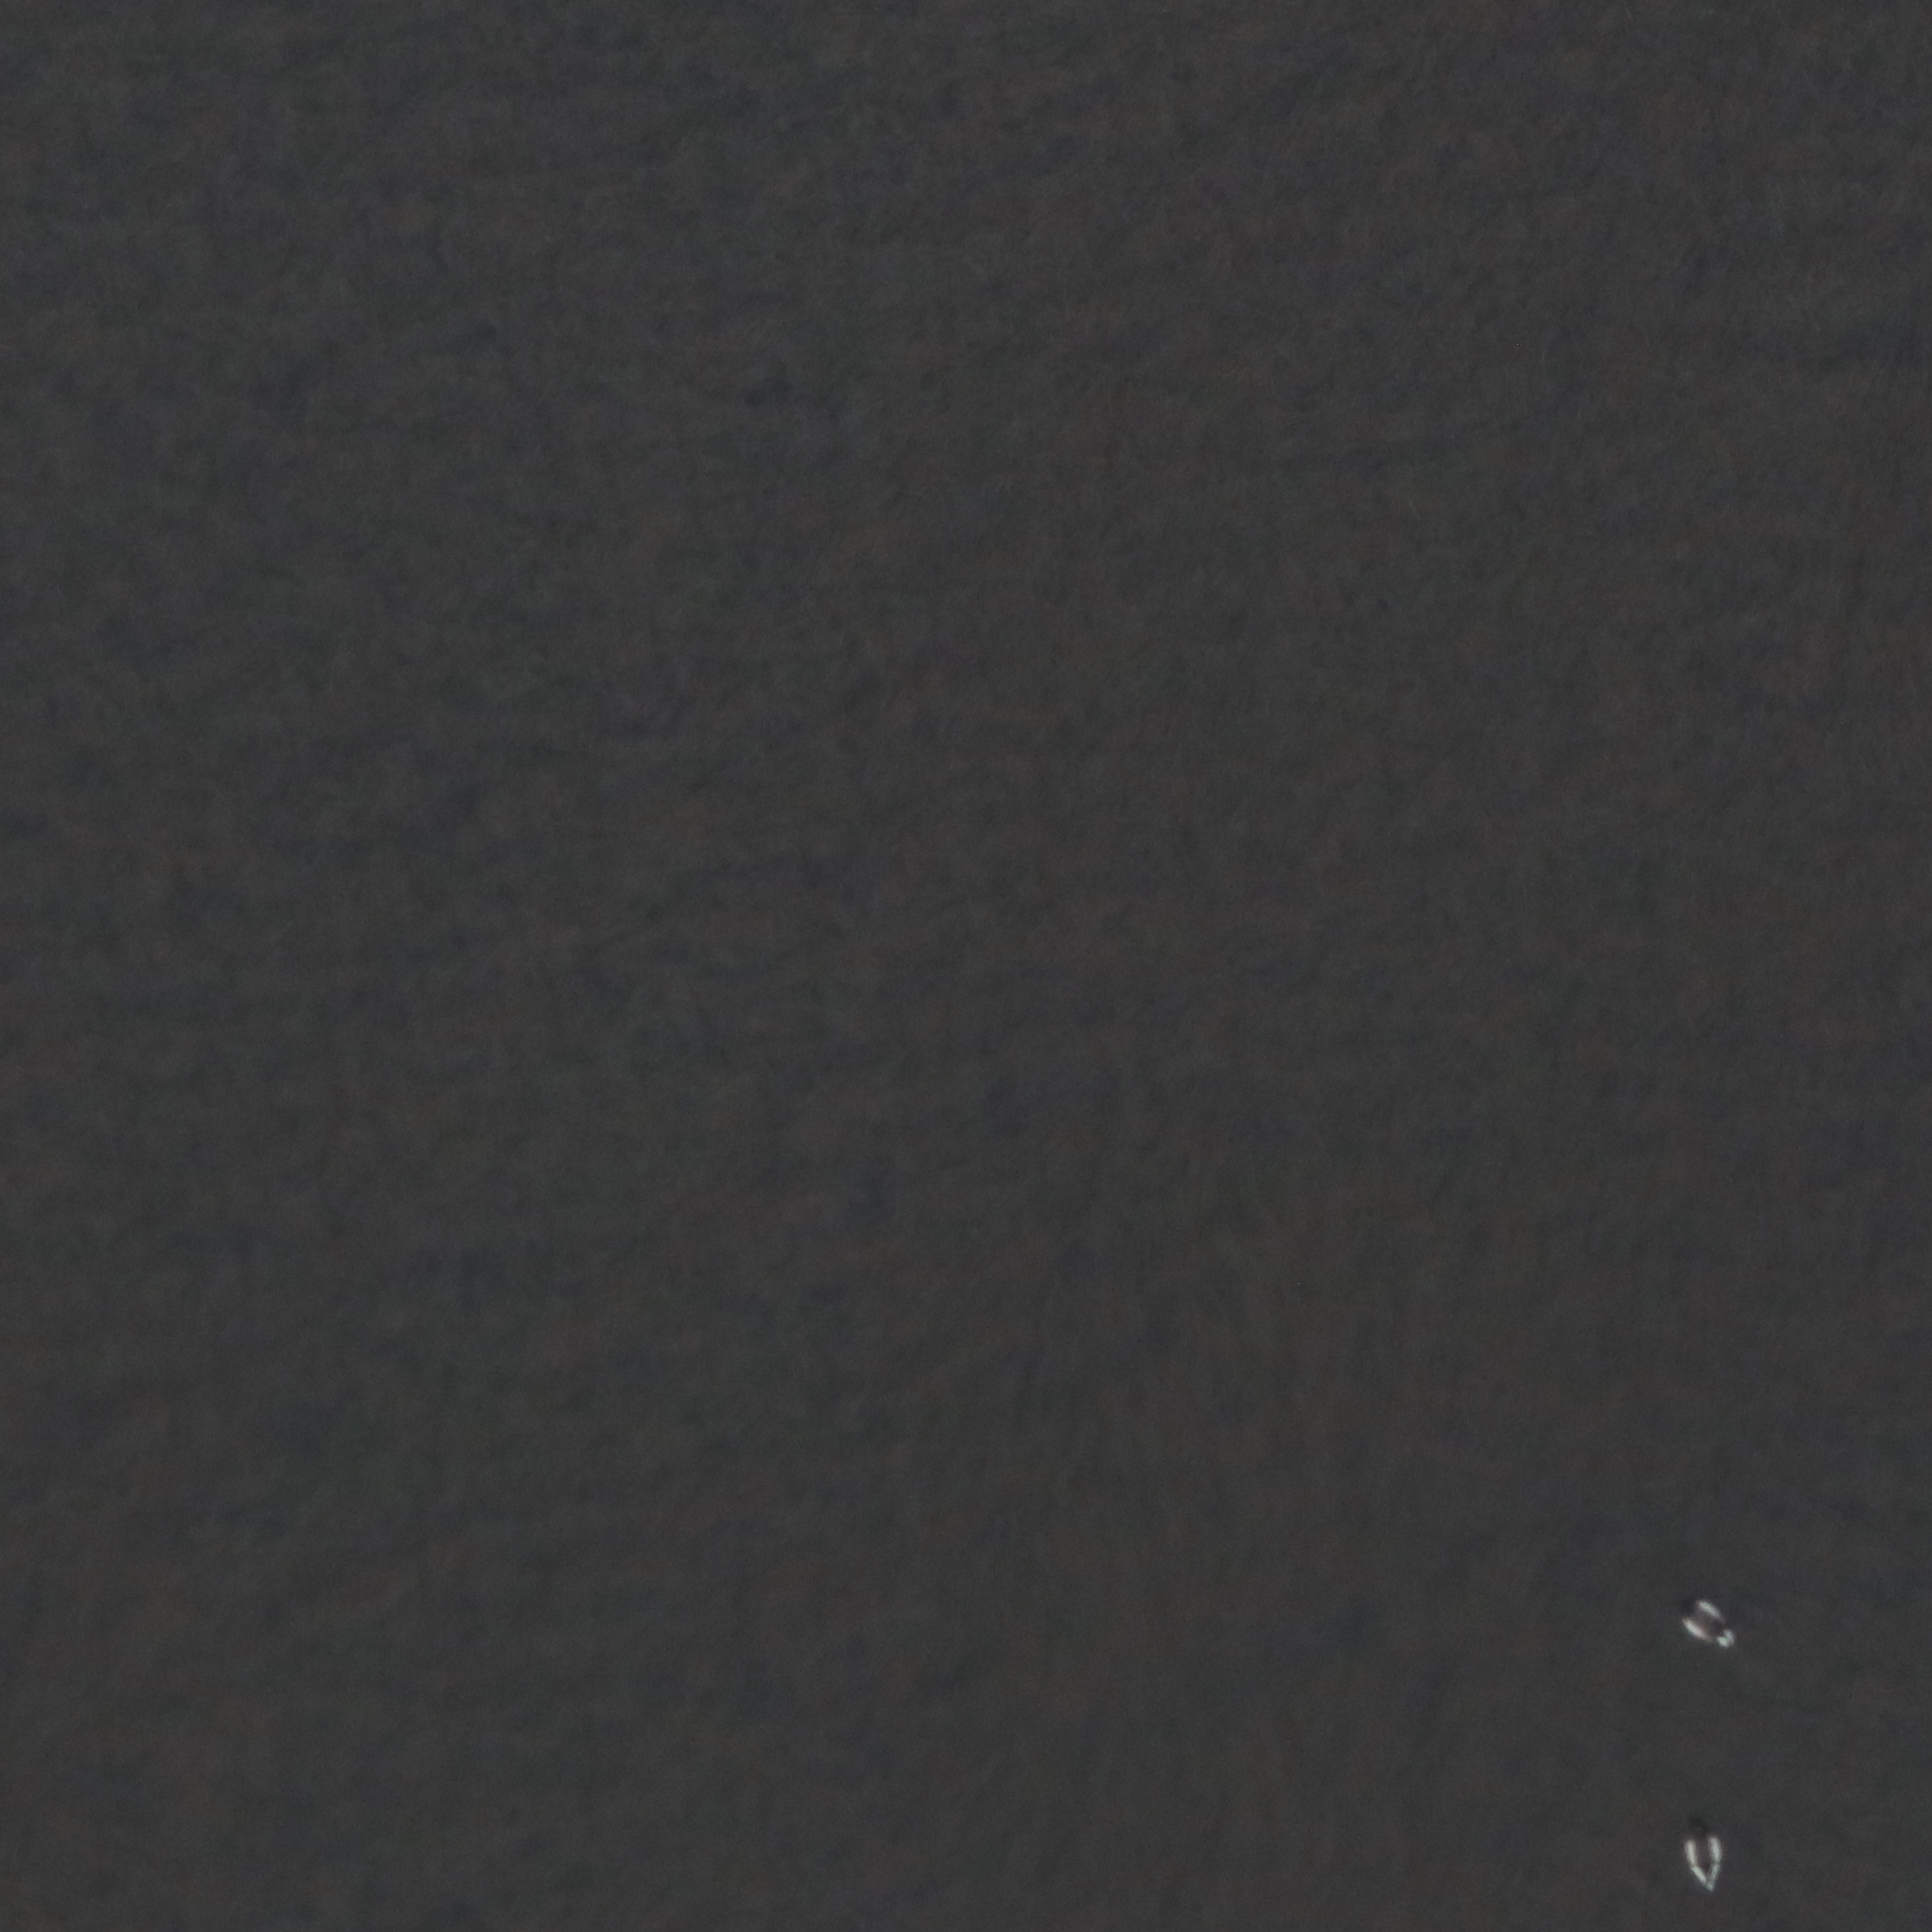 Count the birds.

2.